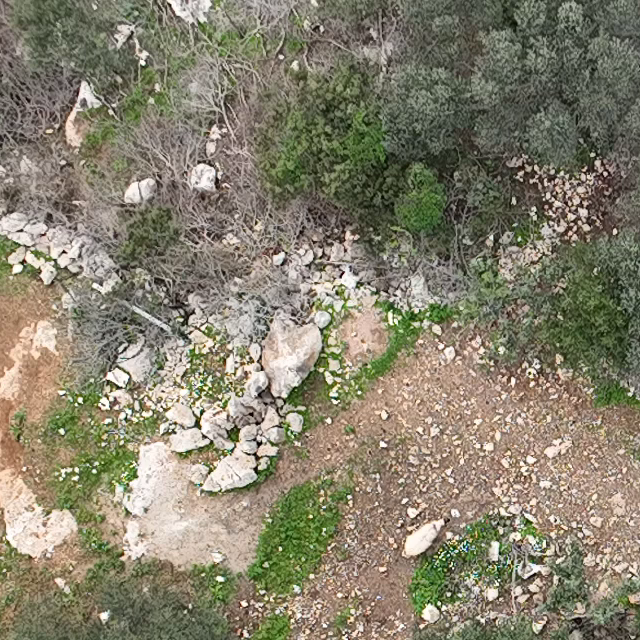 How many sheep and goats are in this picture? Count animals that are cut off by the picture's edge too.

1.